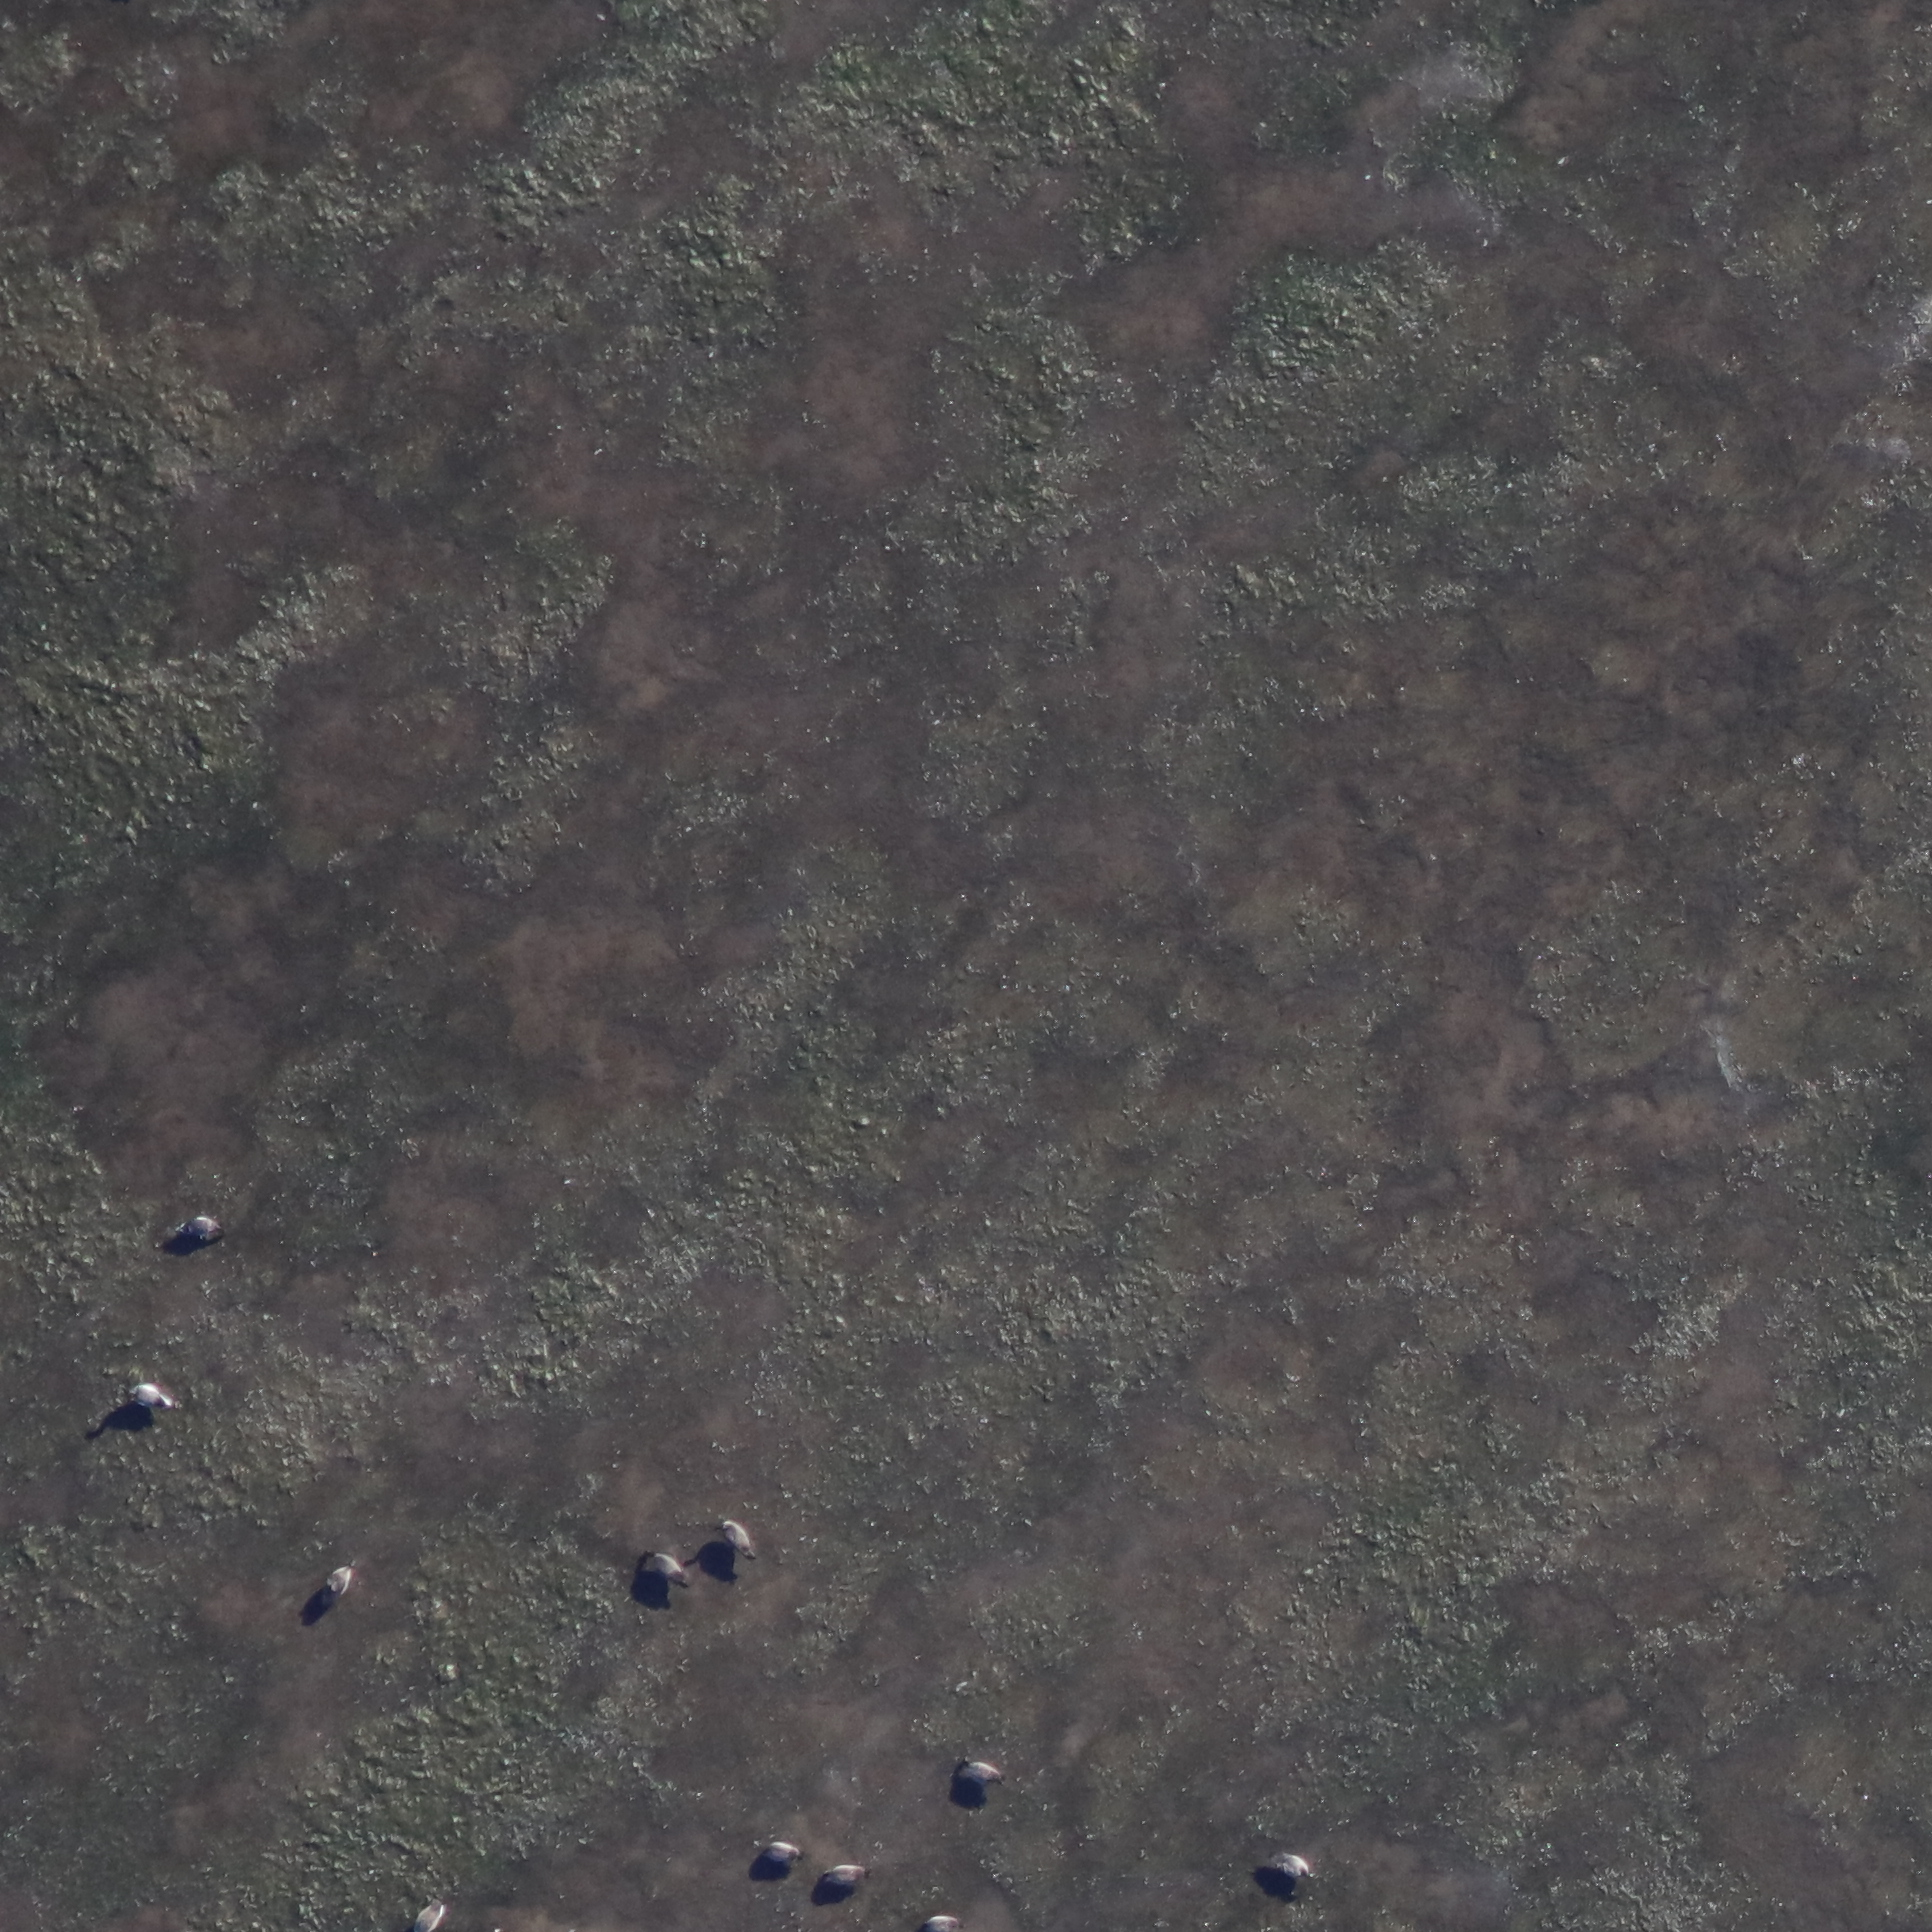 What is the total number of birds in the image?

11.